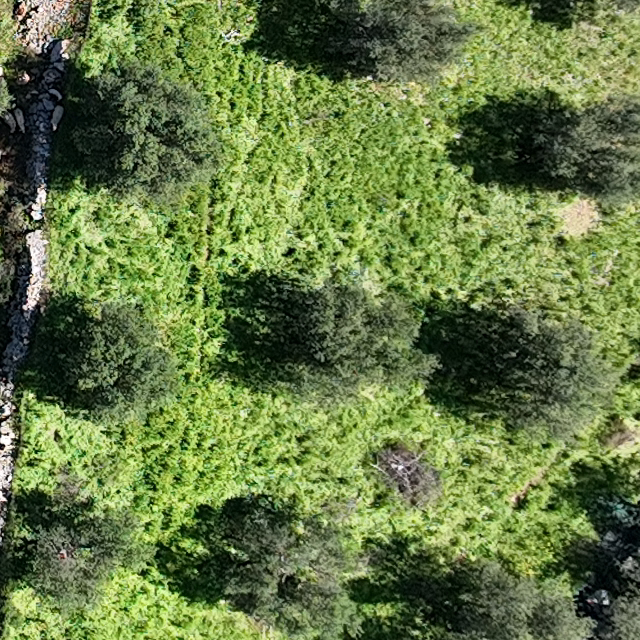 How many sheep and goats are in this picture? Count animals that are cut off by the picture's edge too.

7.